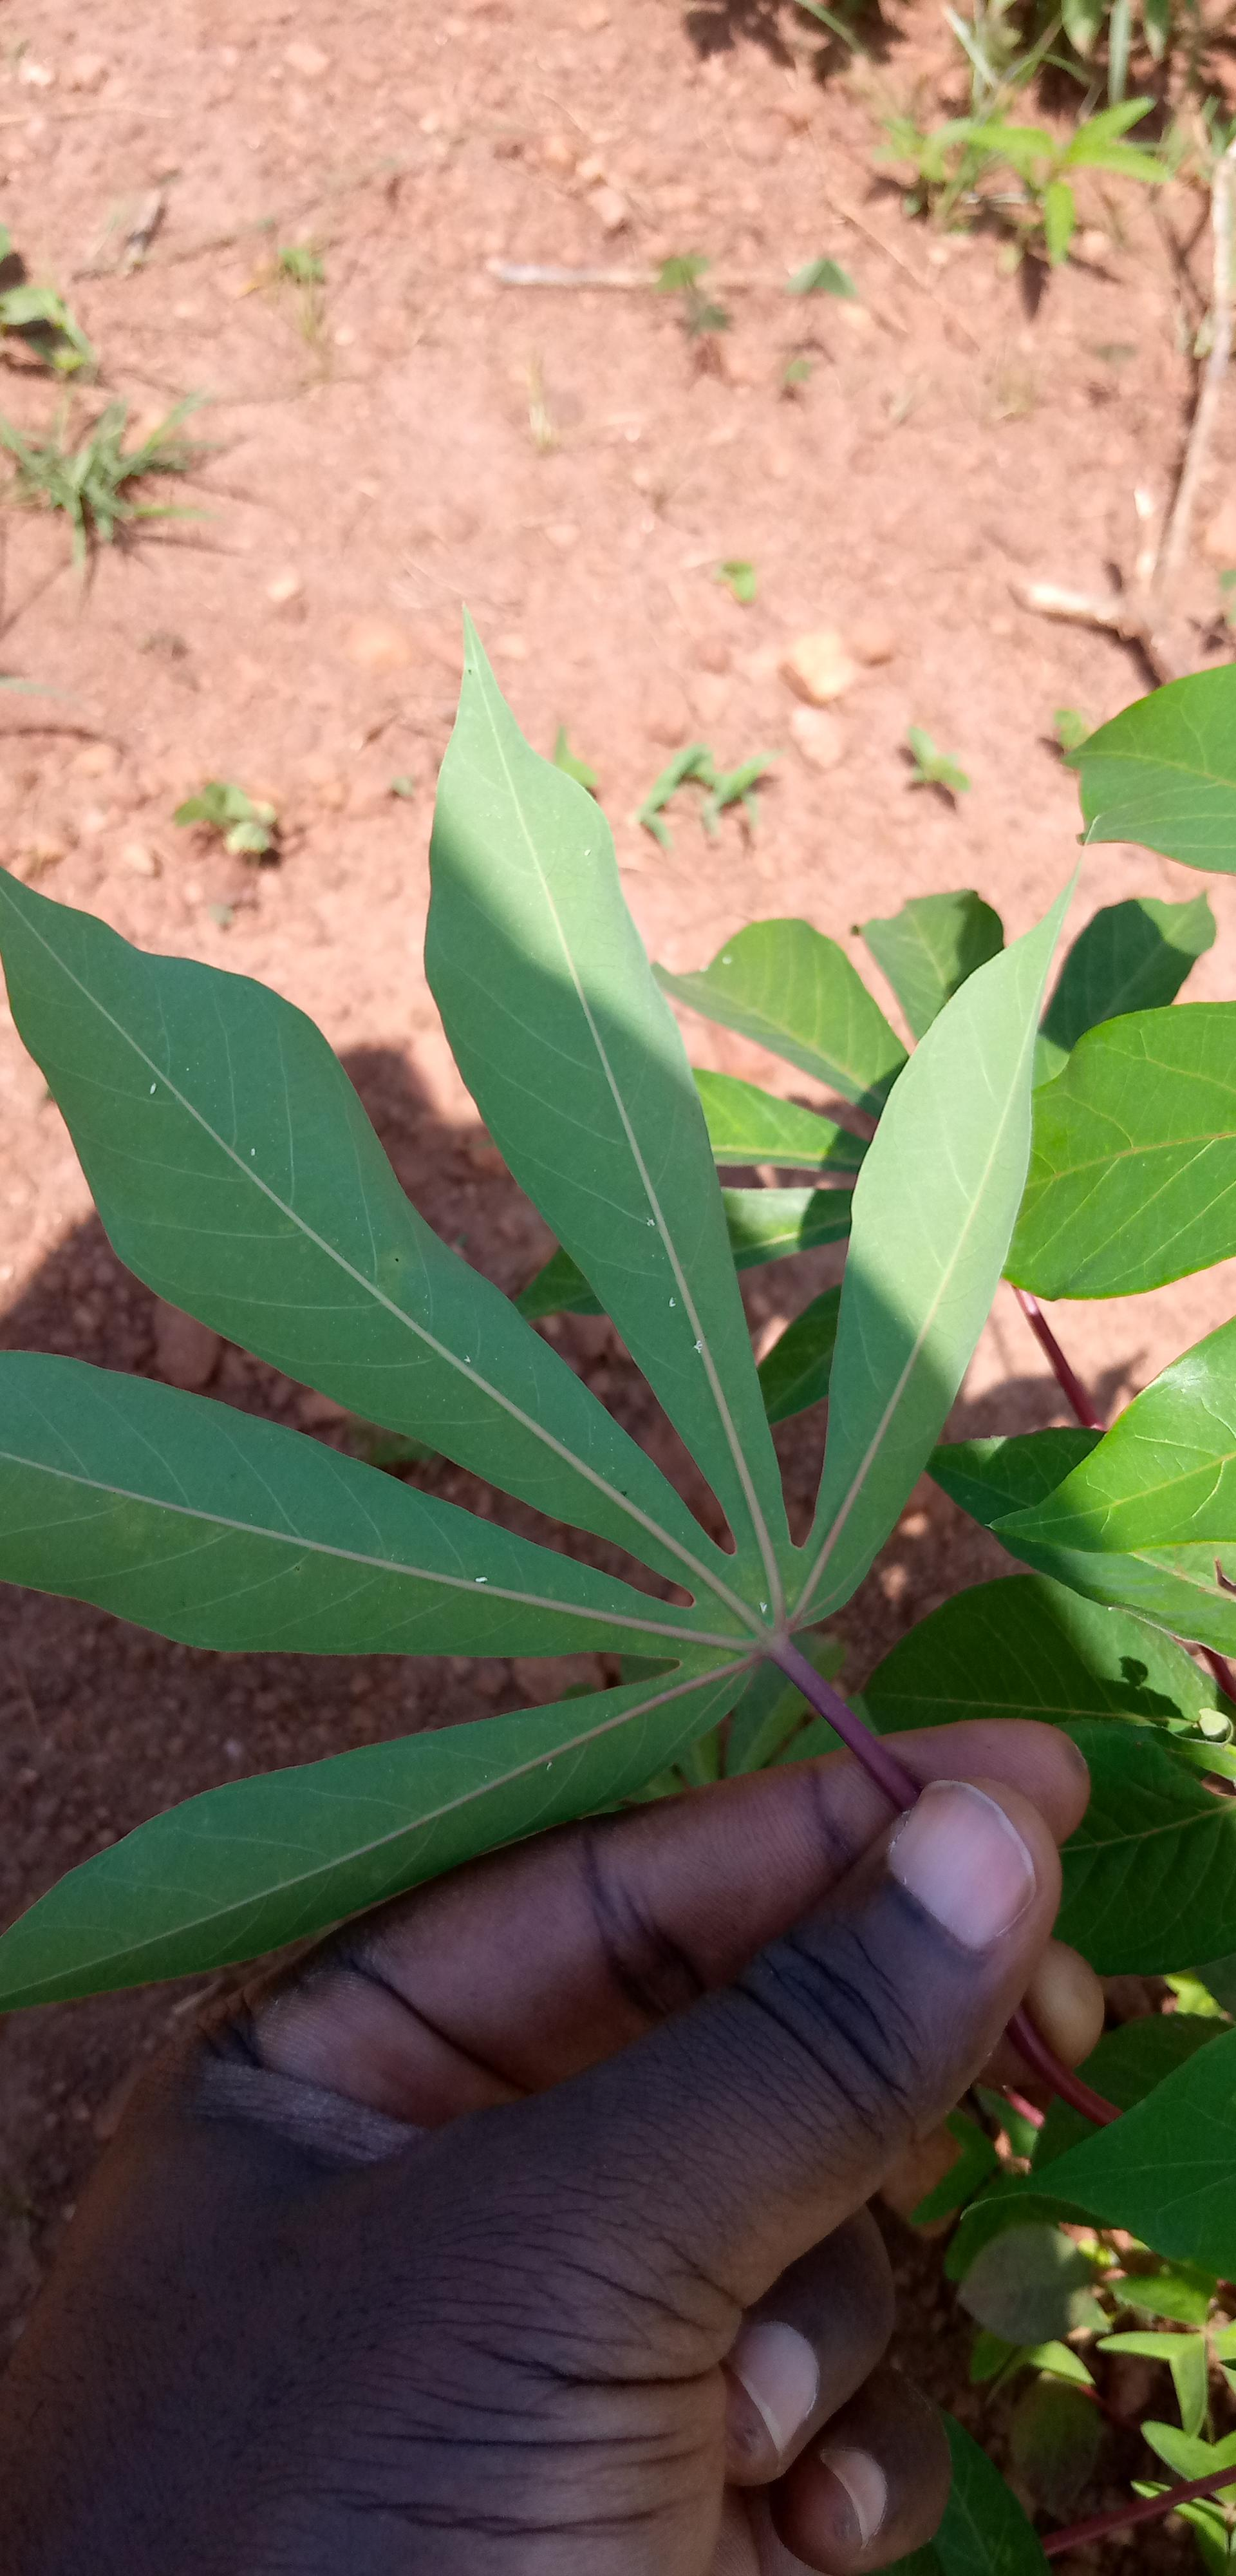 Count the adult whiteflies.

9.